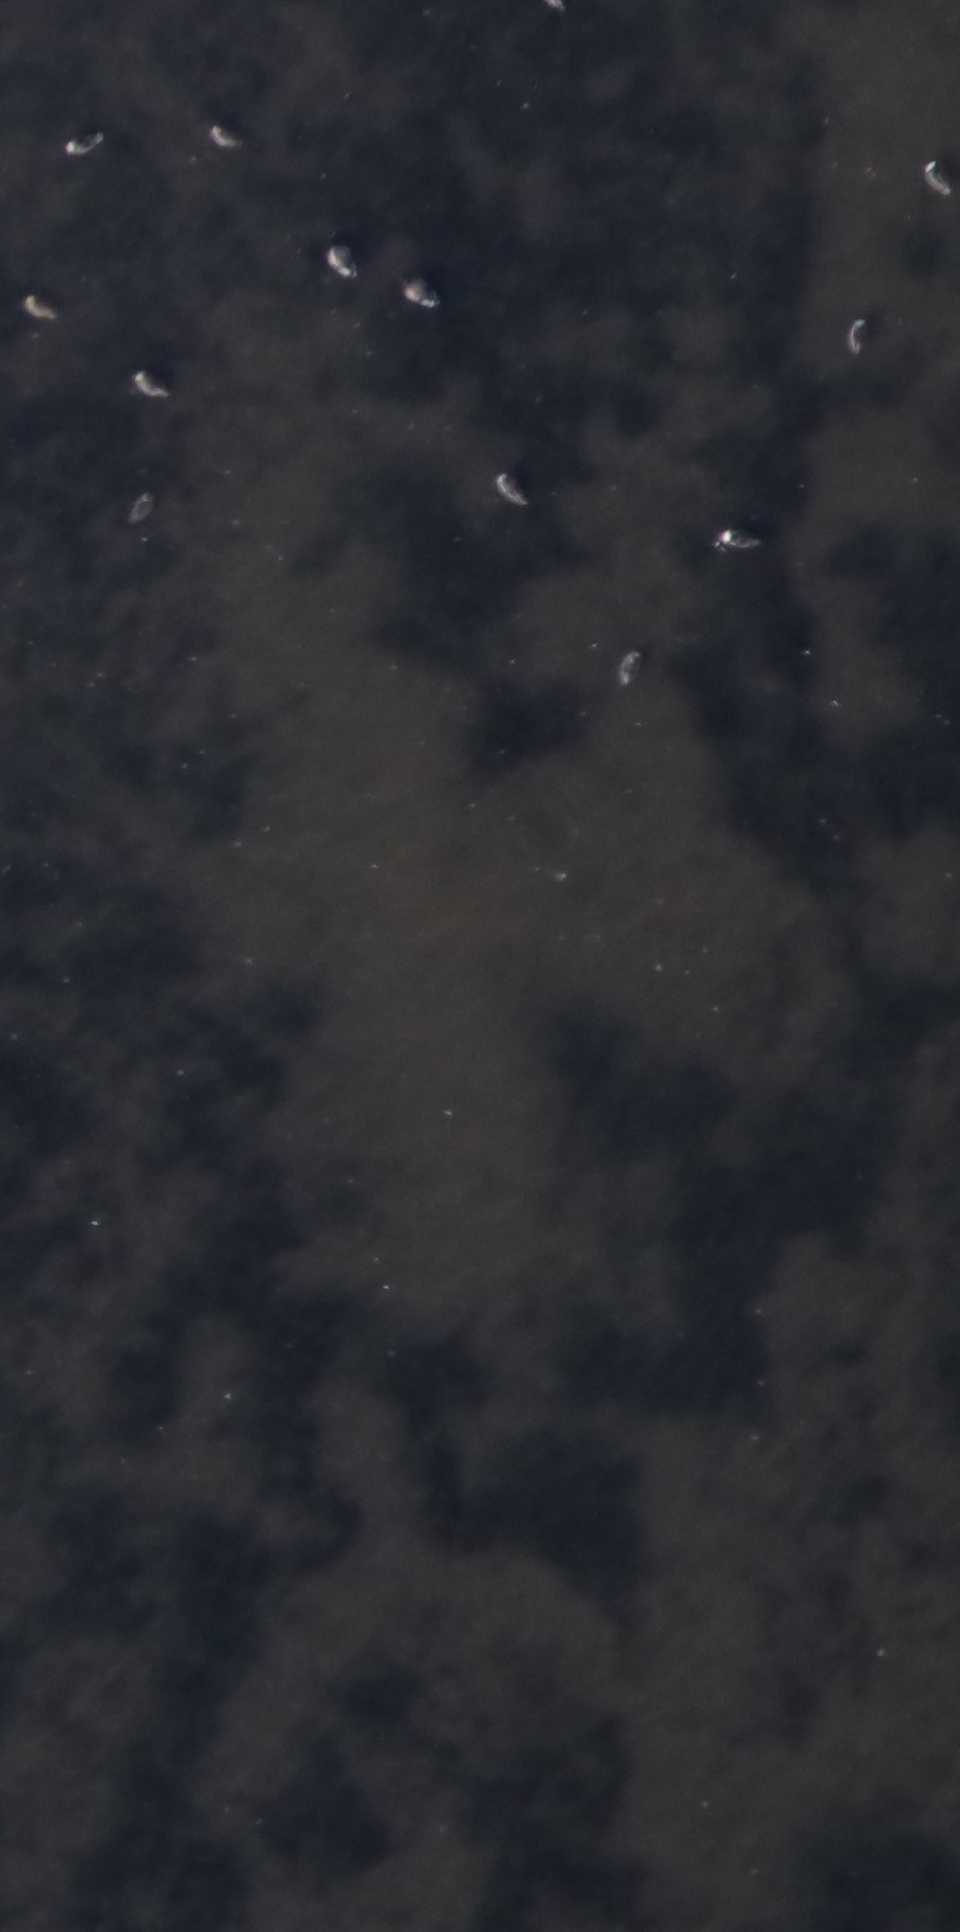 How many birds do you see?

12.